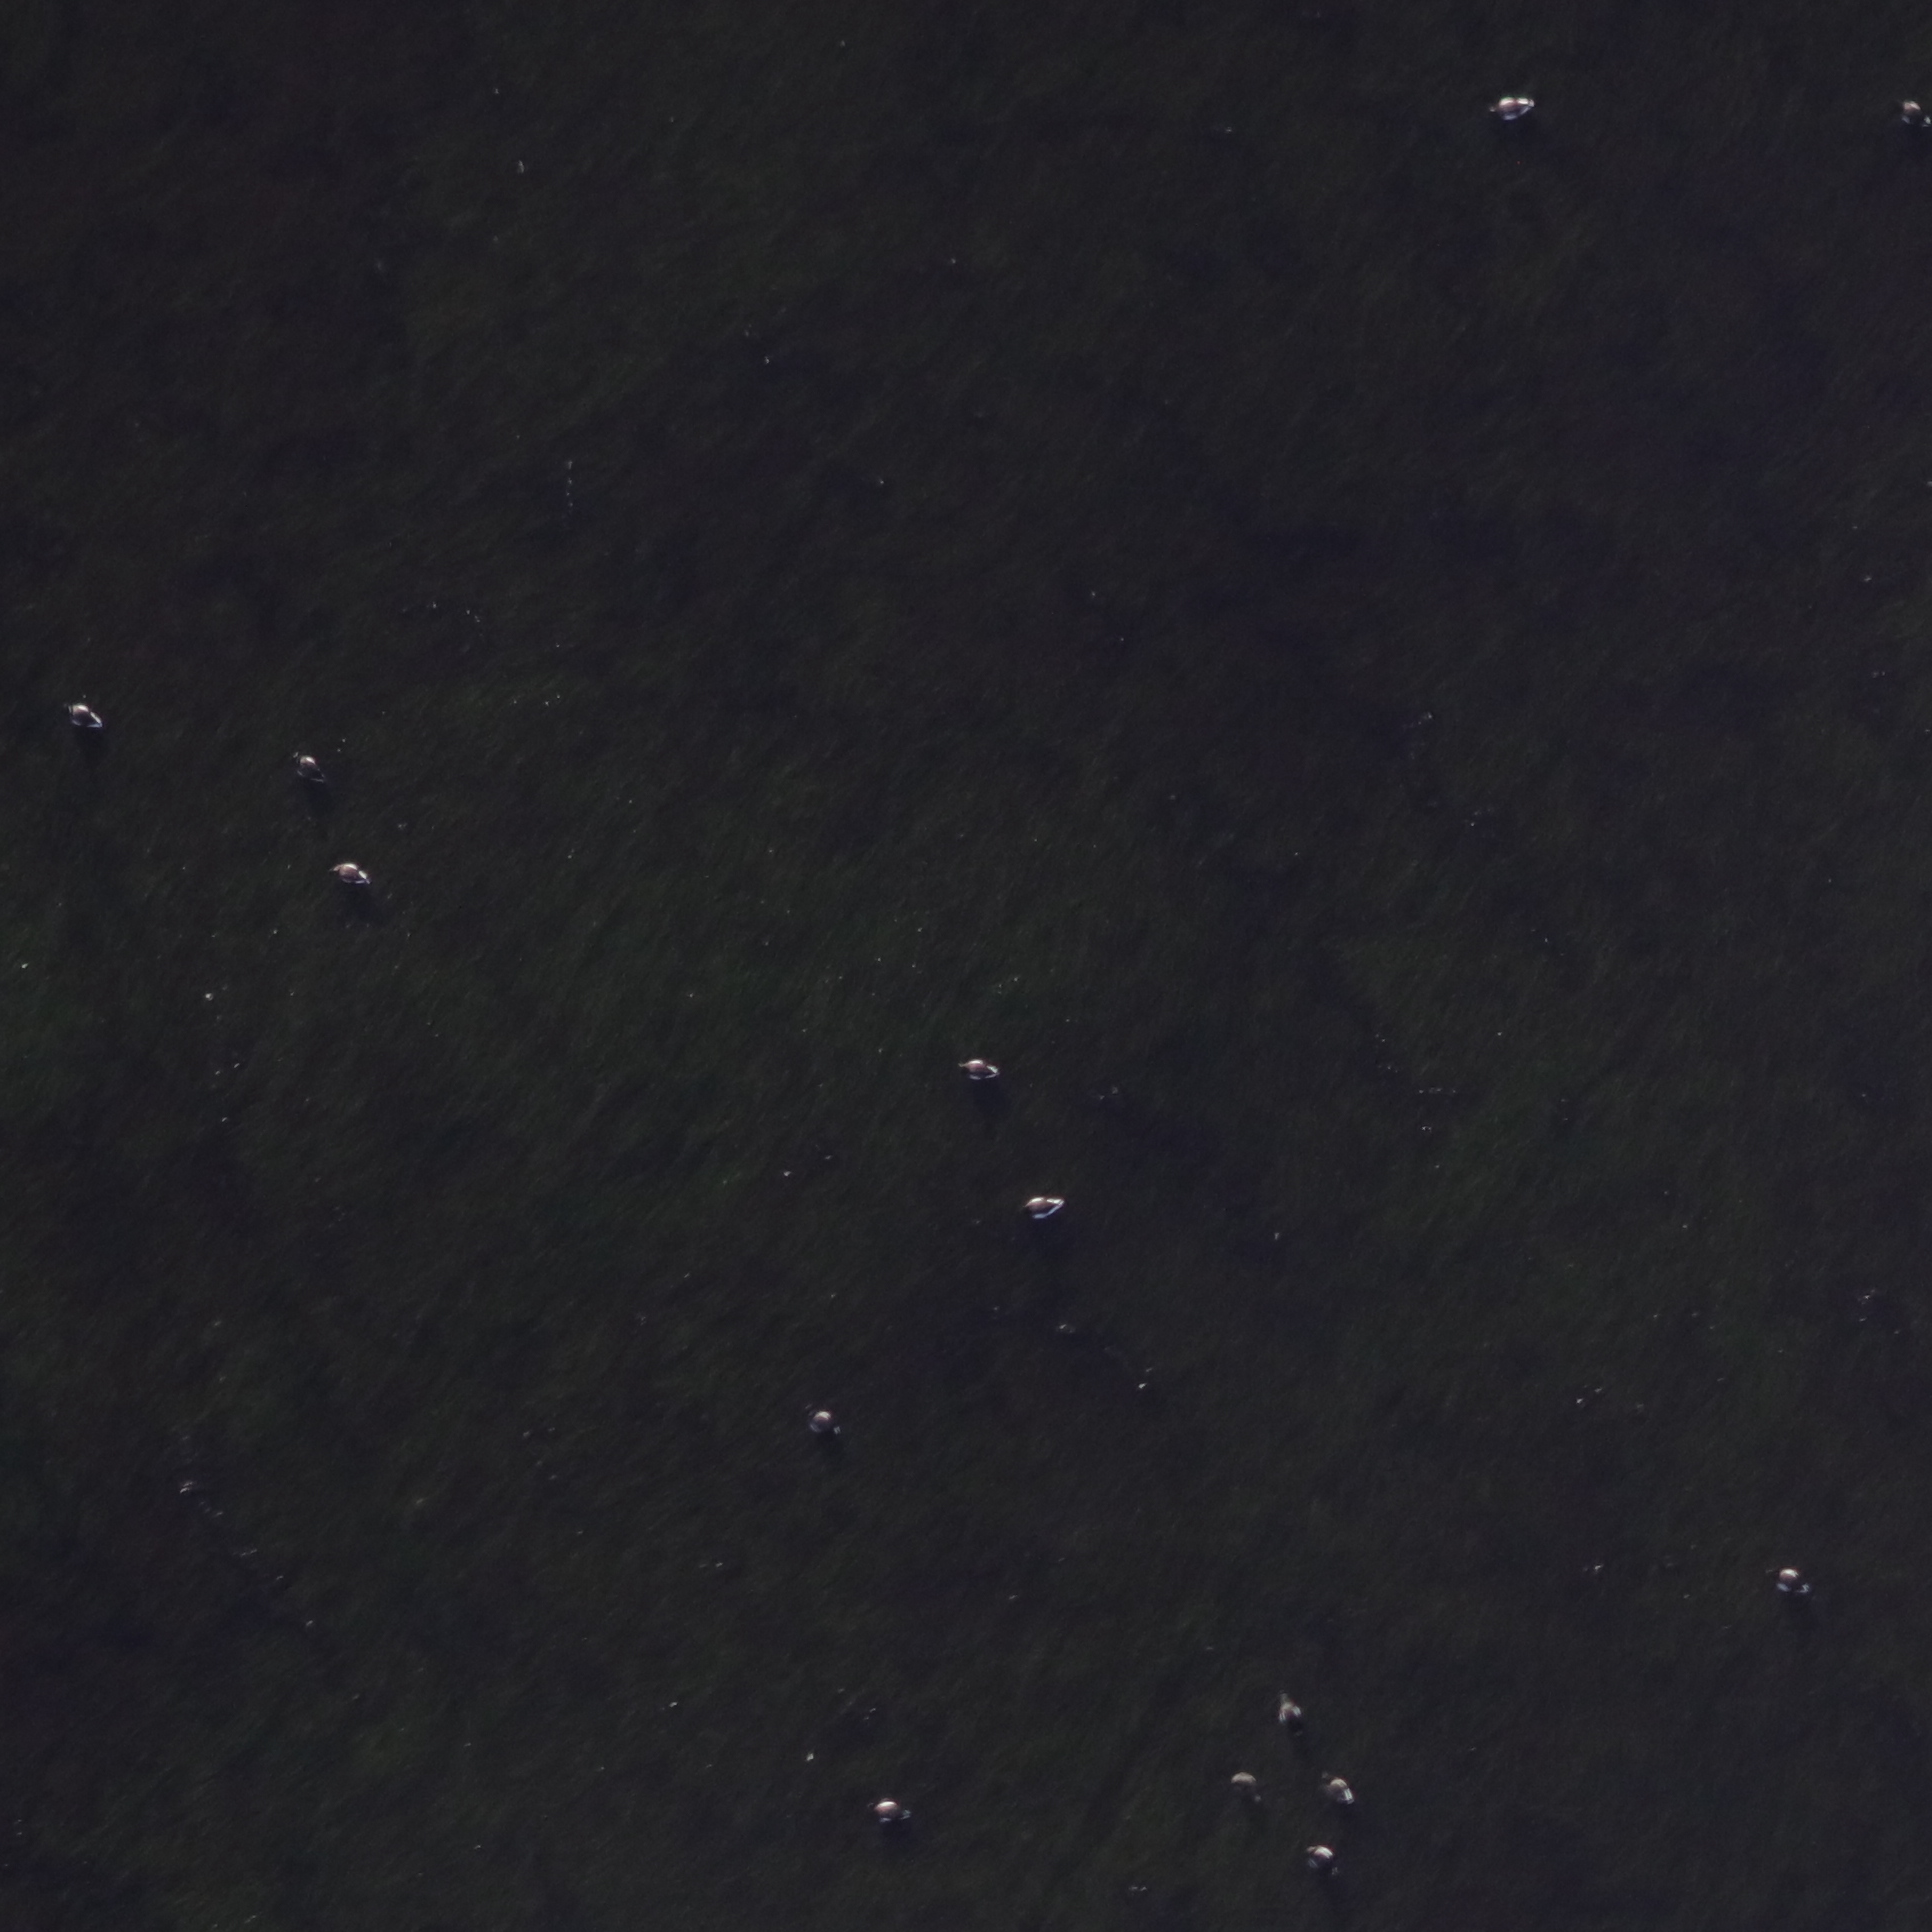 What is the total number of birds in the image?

14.